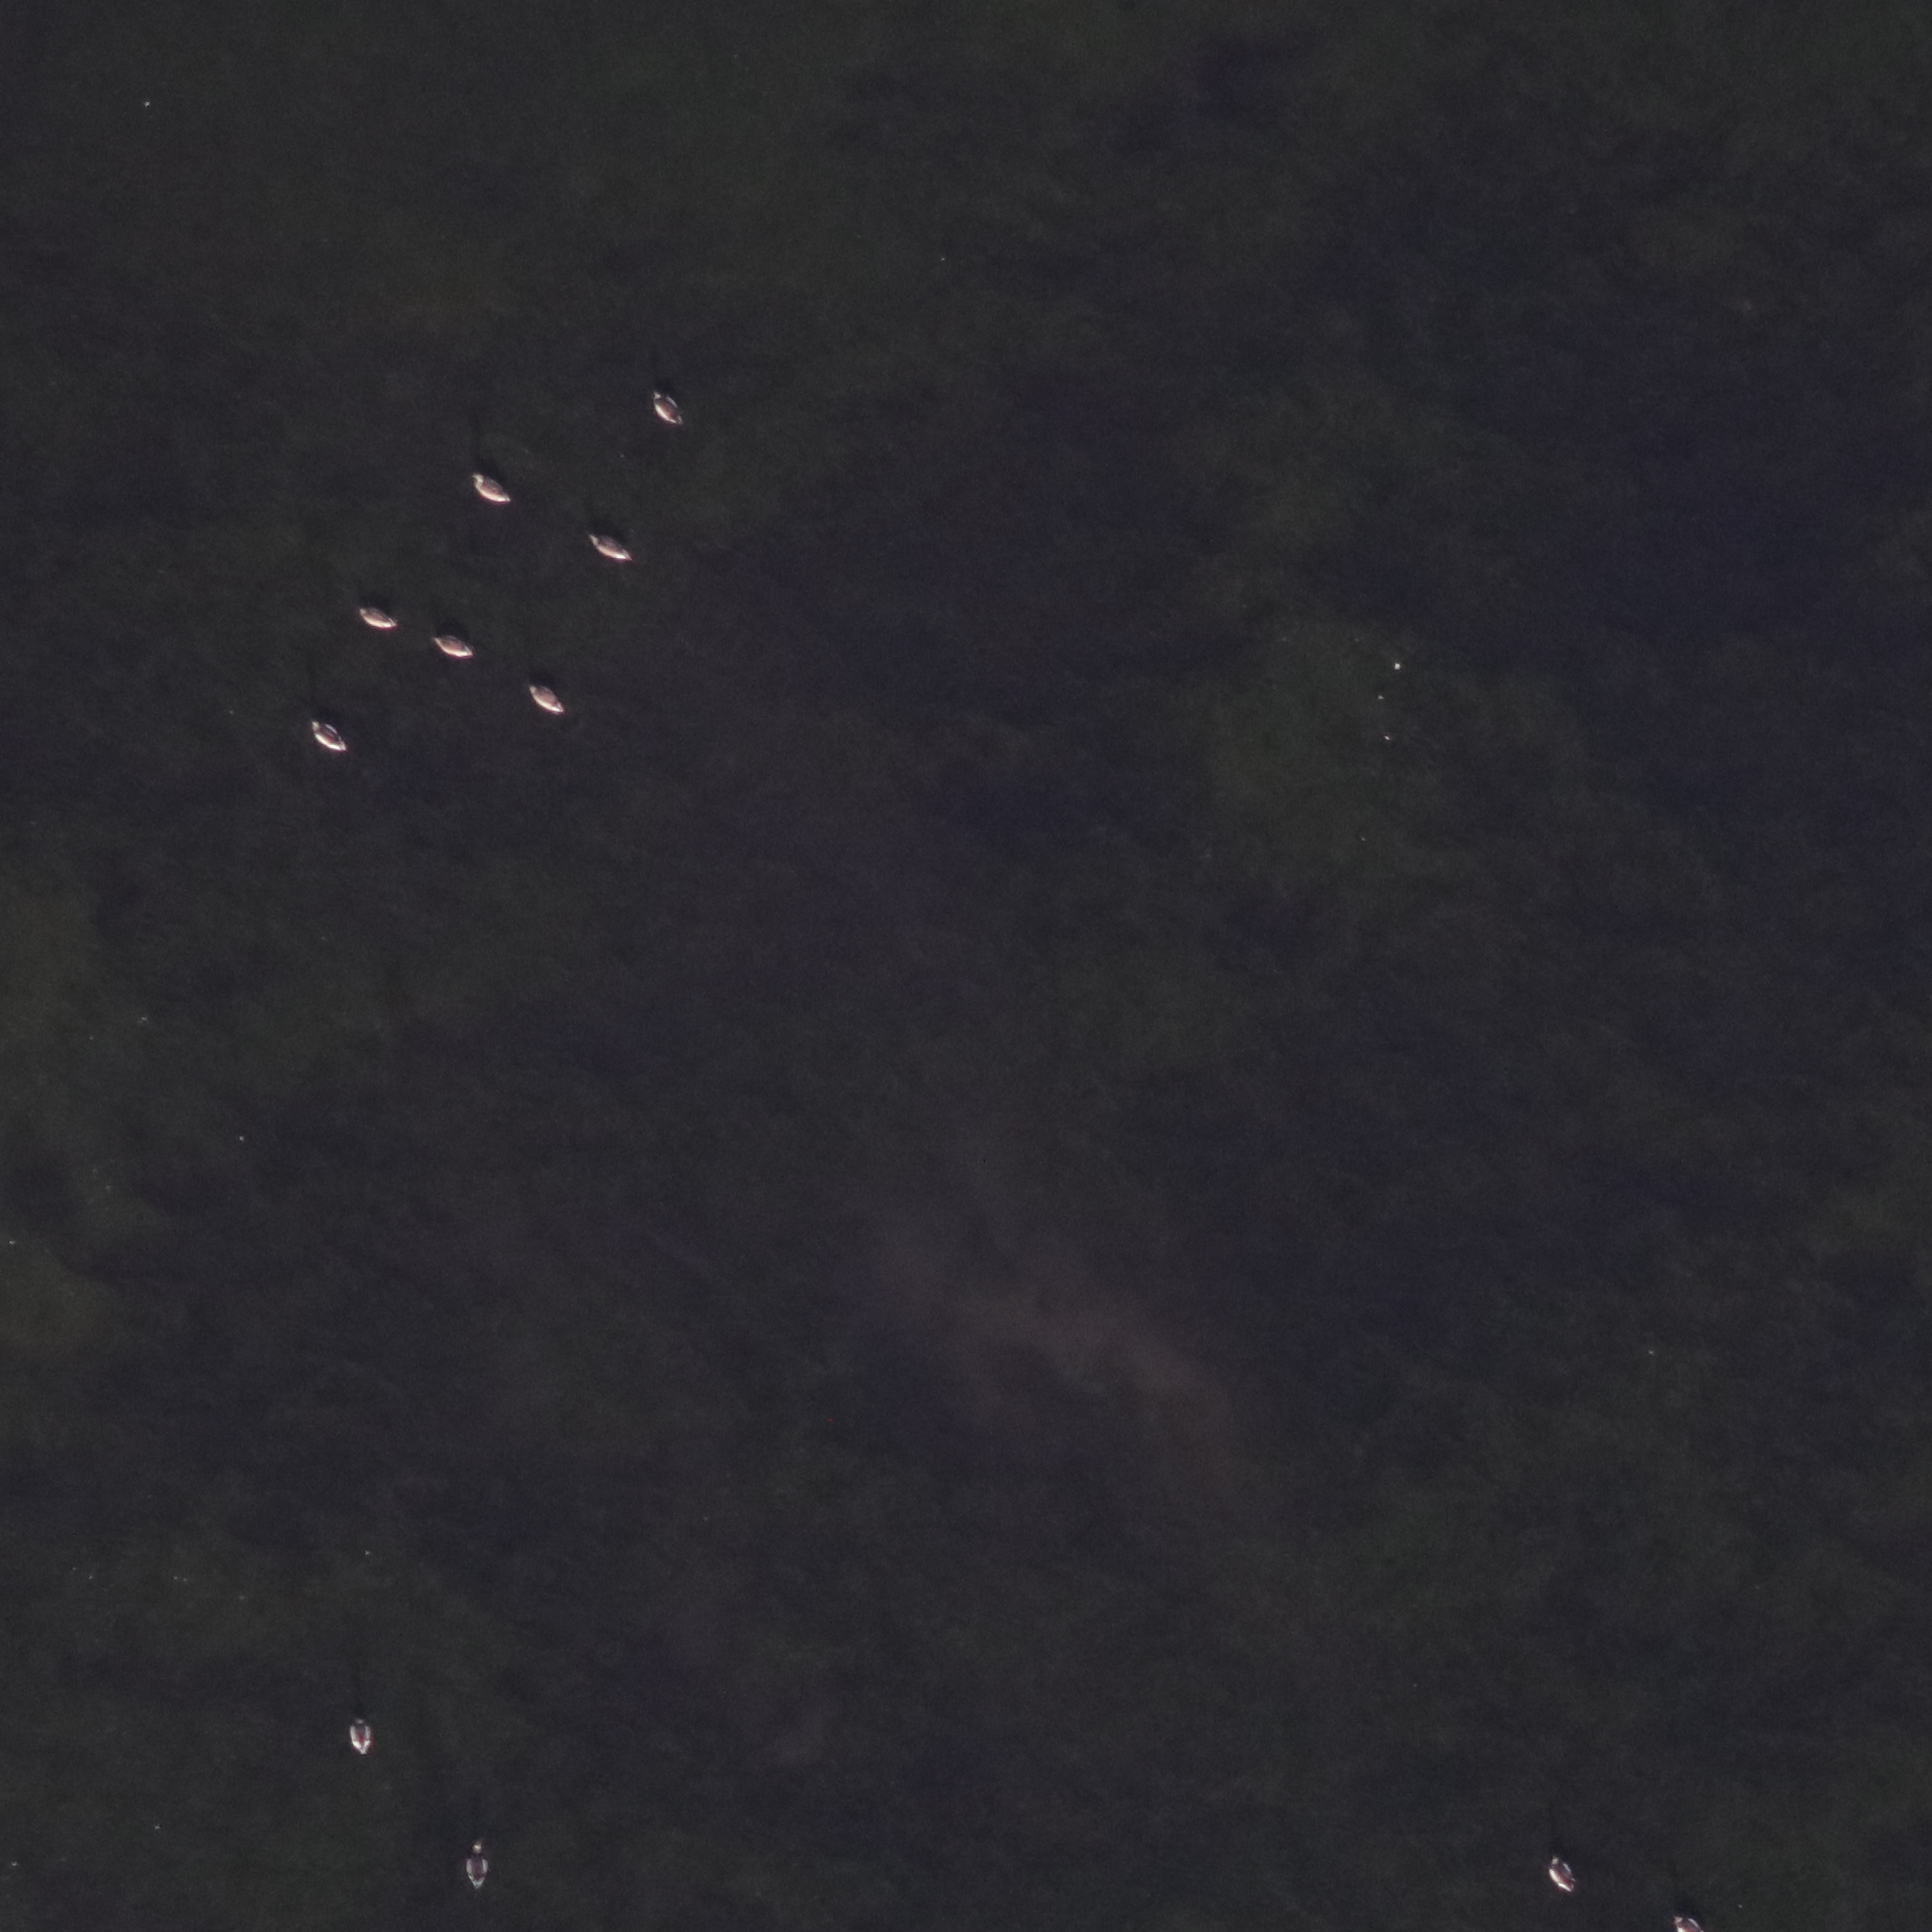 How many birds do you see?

11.